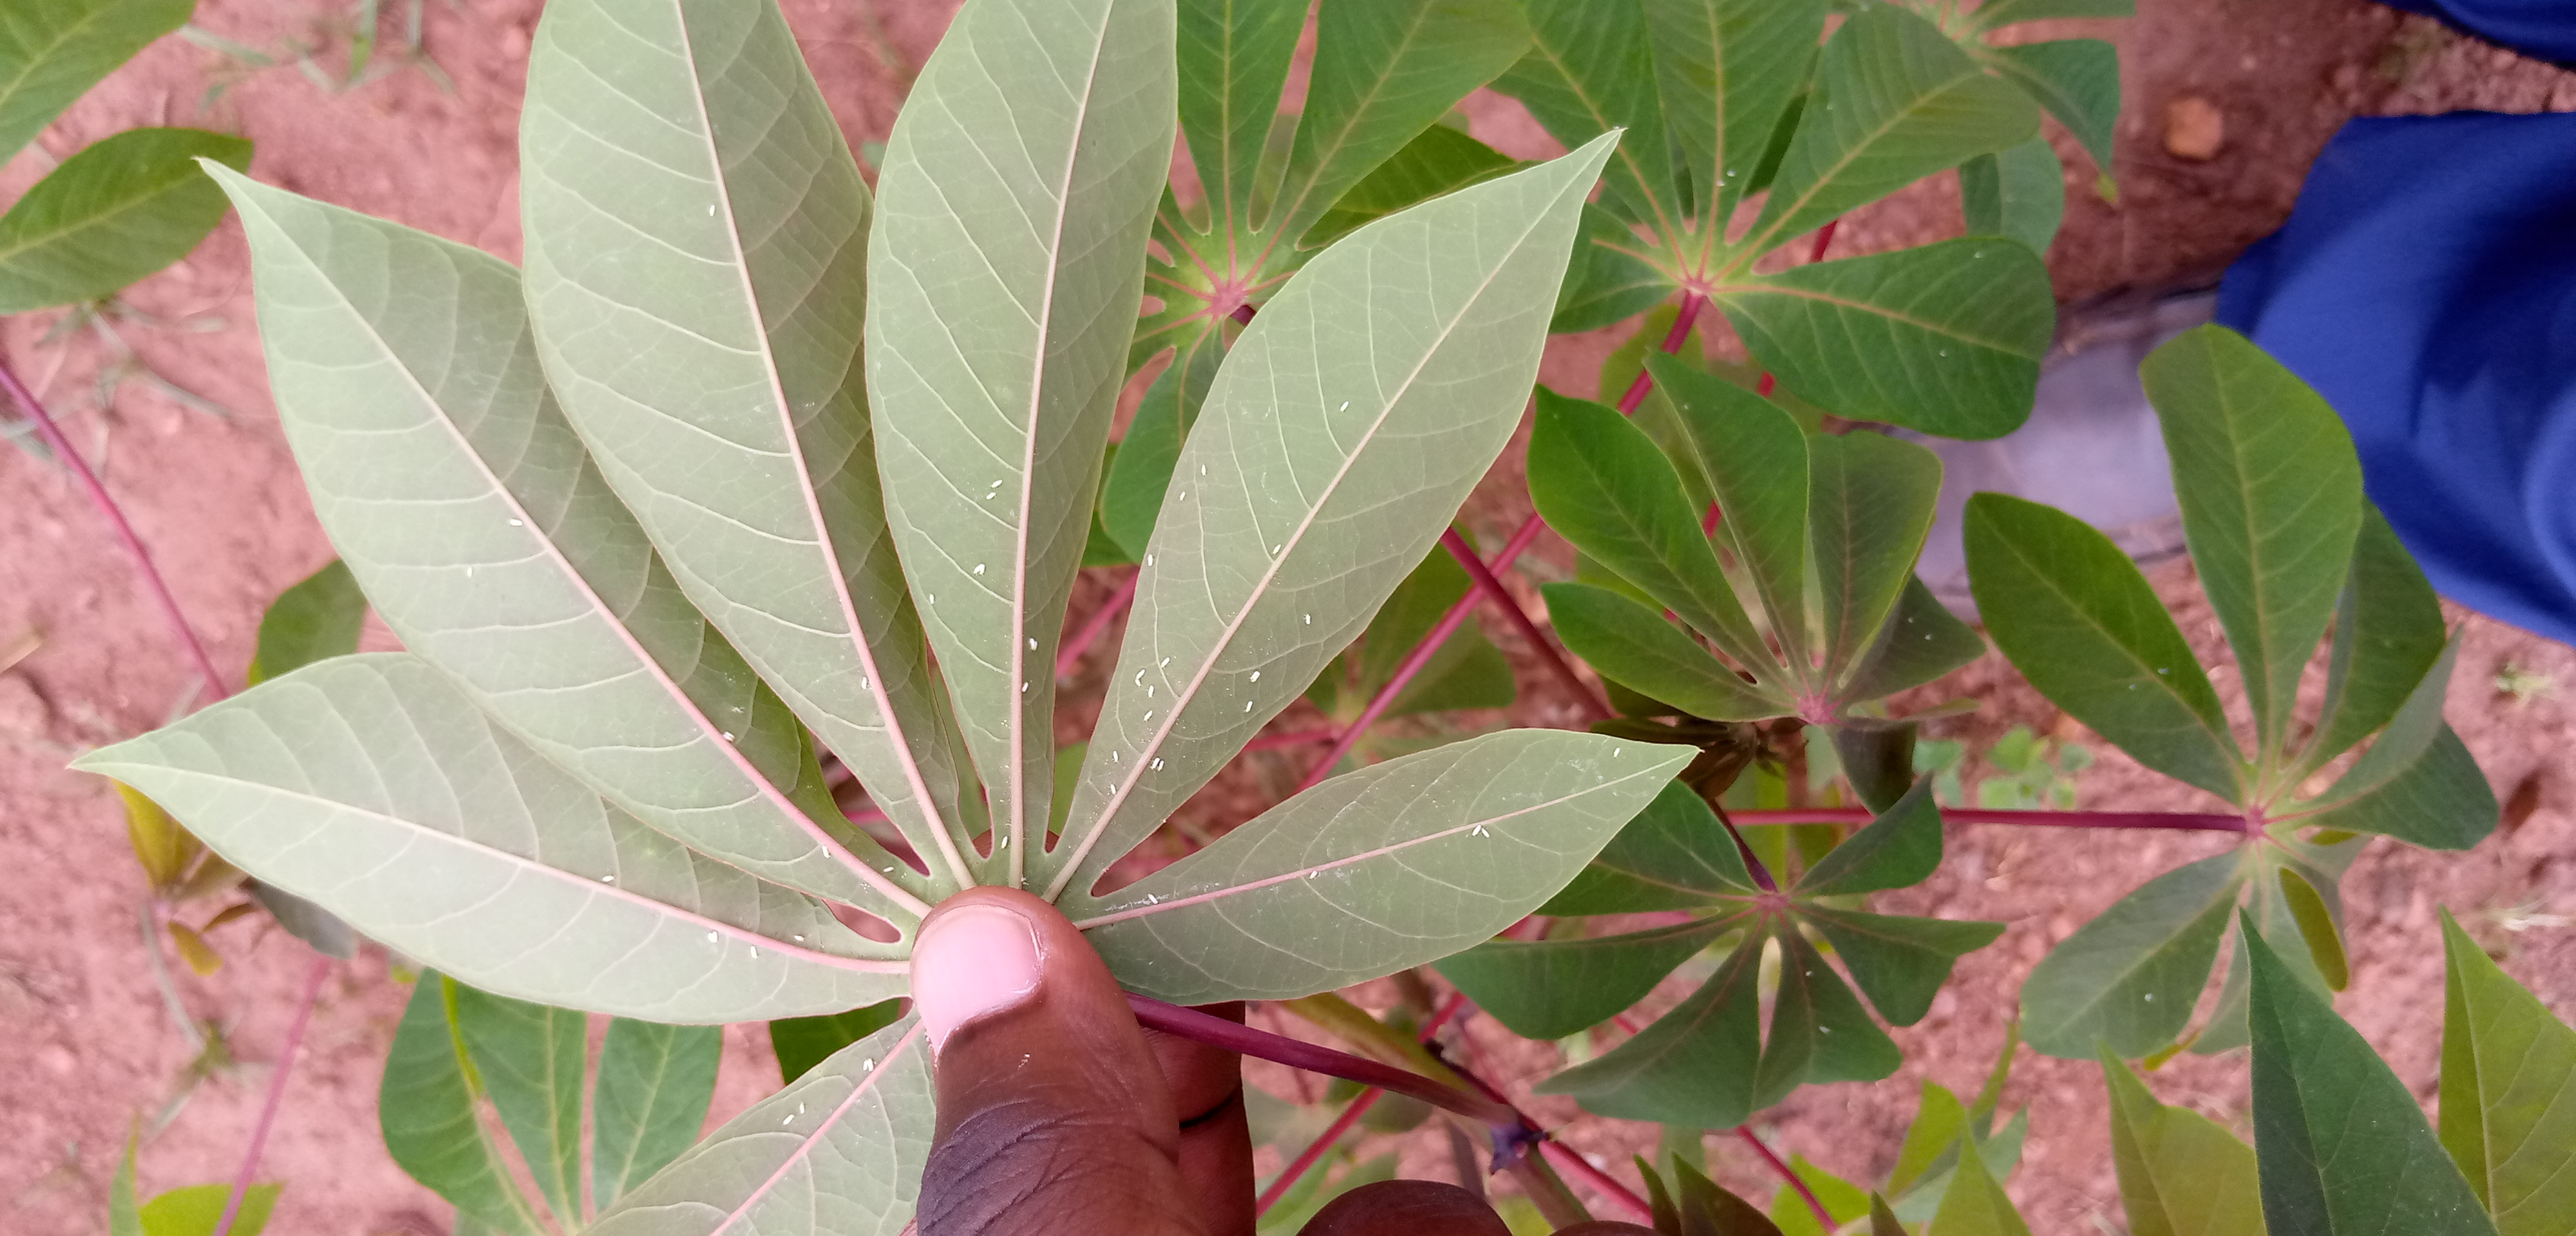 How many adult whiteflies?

46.